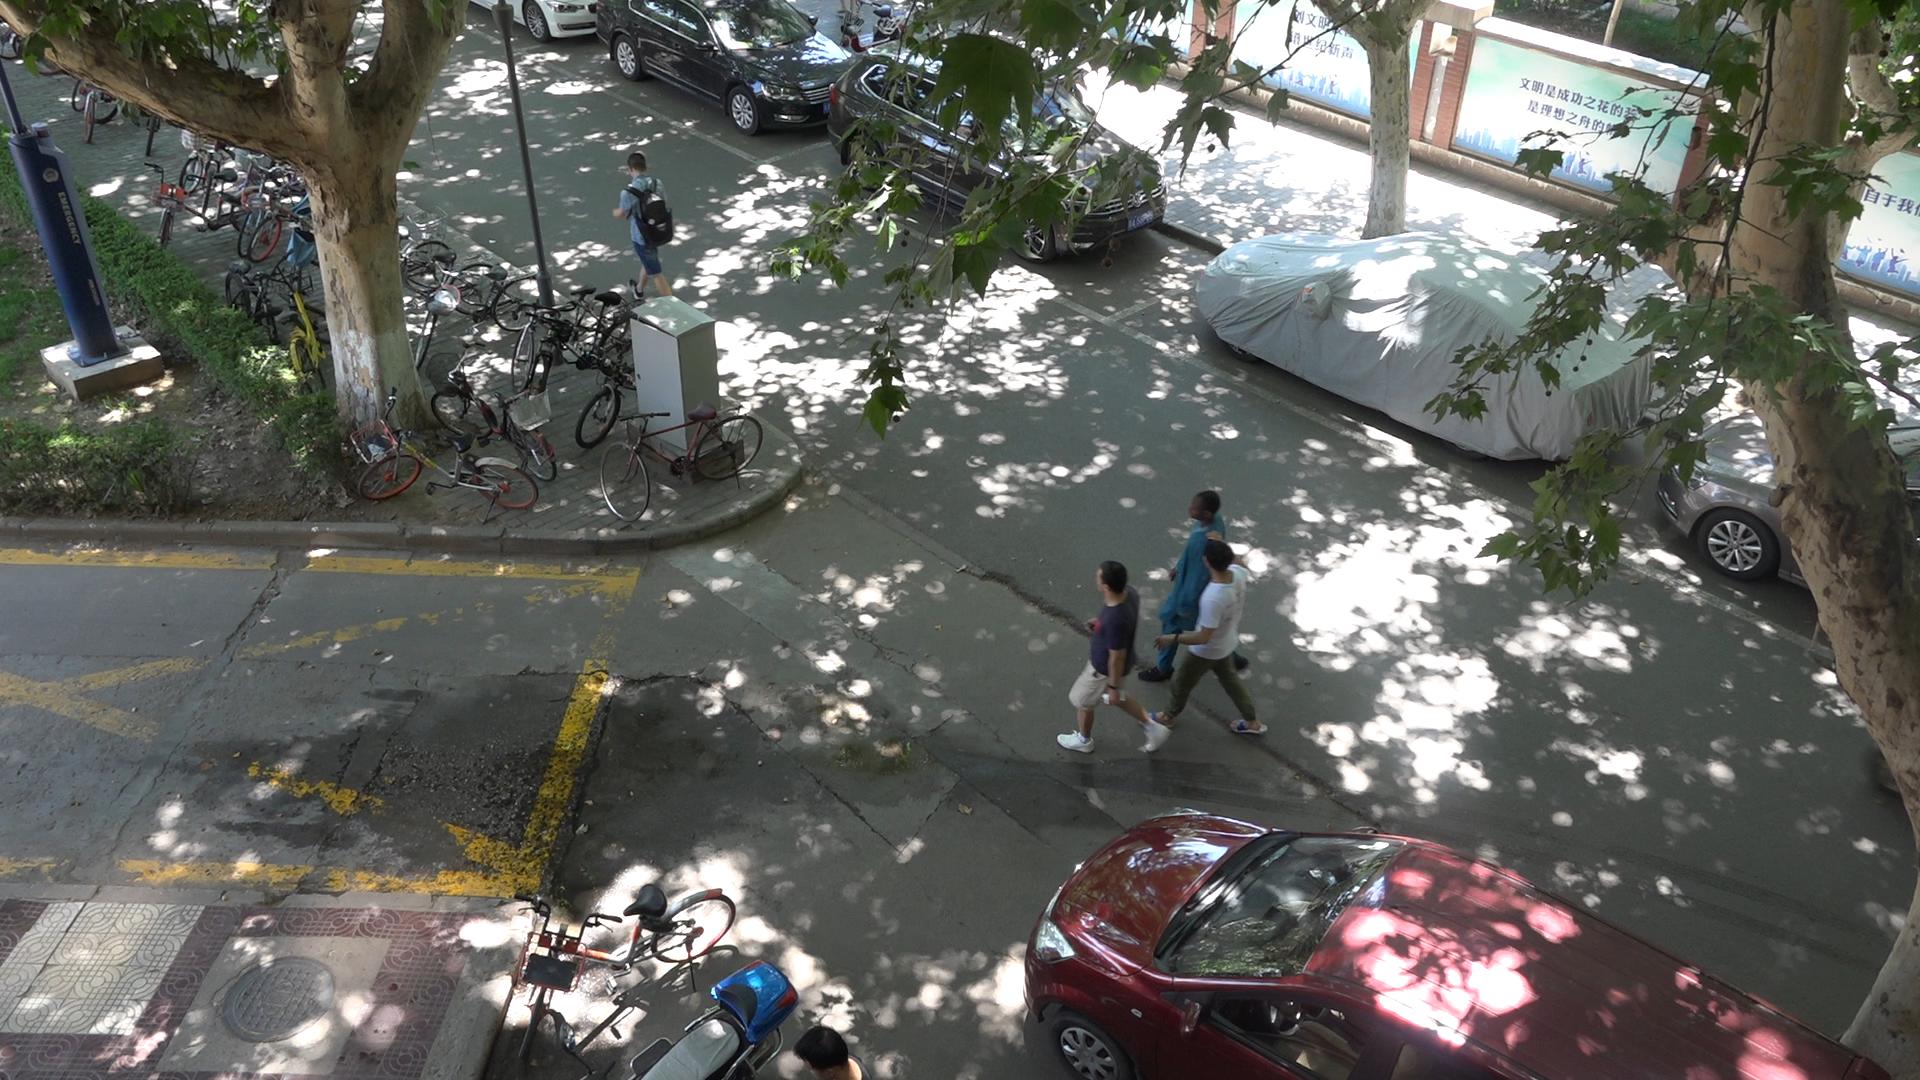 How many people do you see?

5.